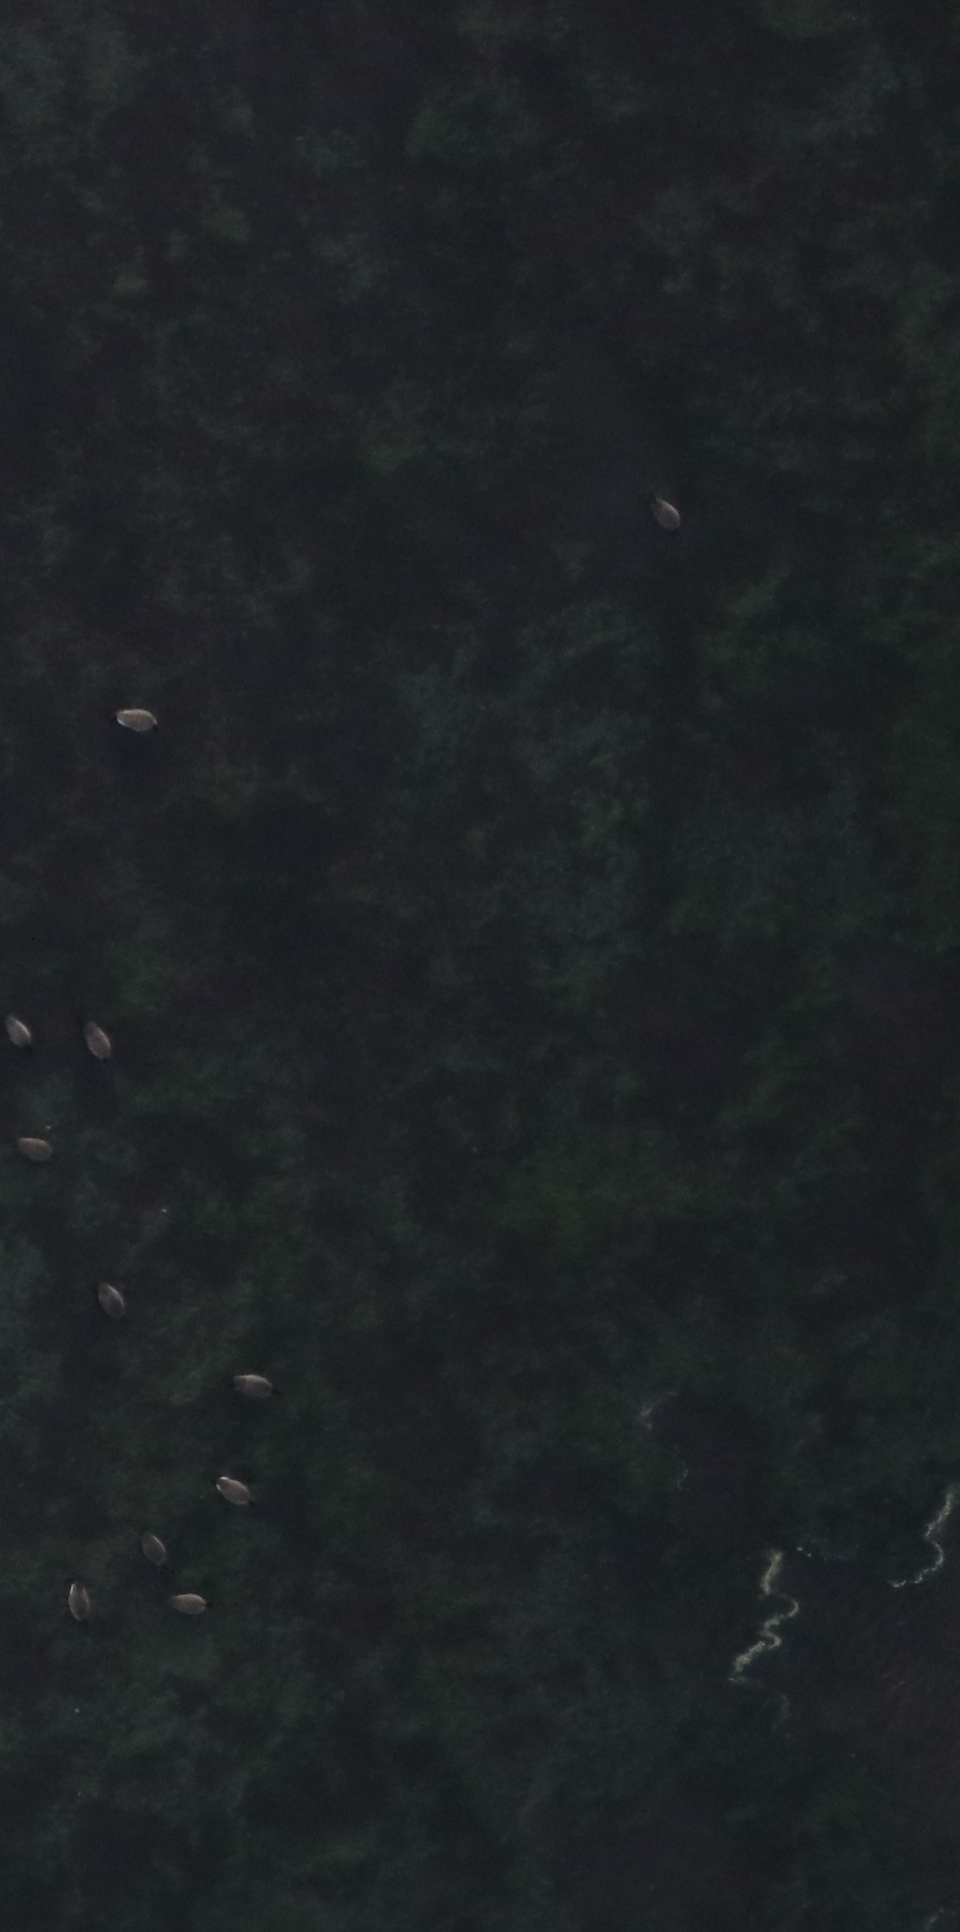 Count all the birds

11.